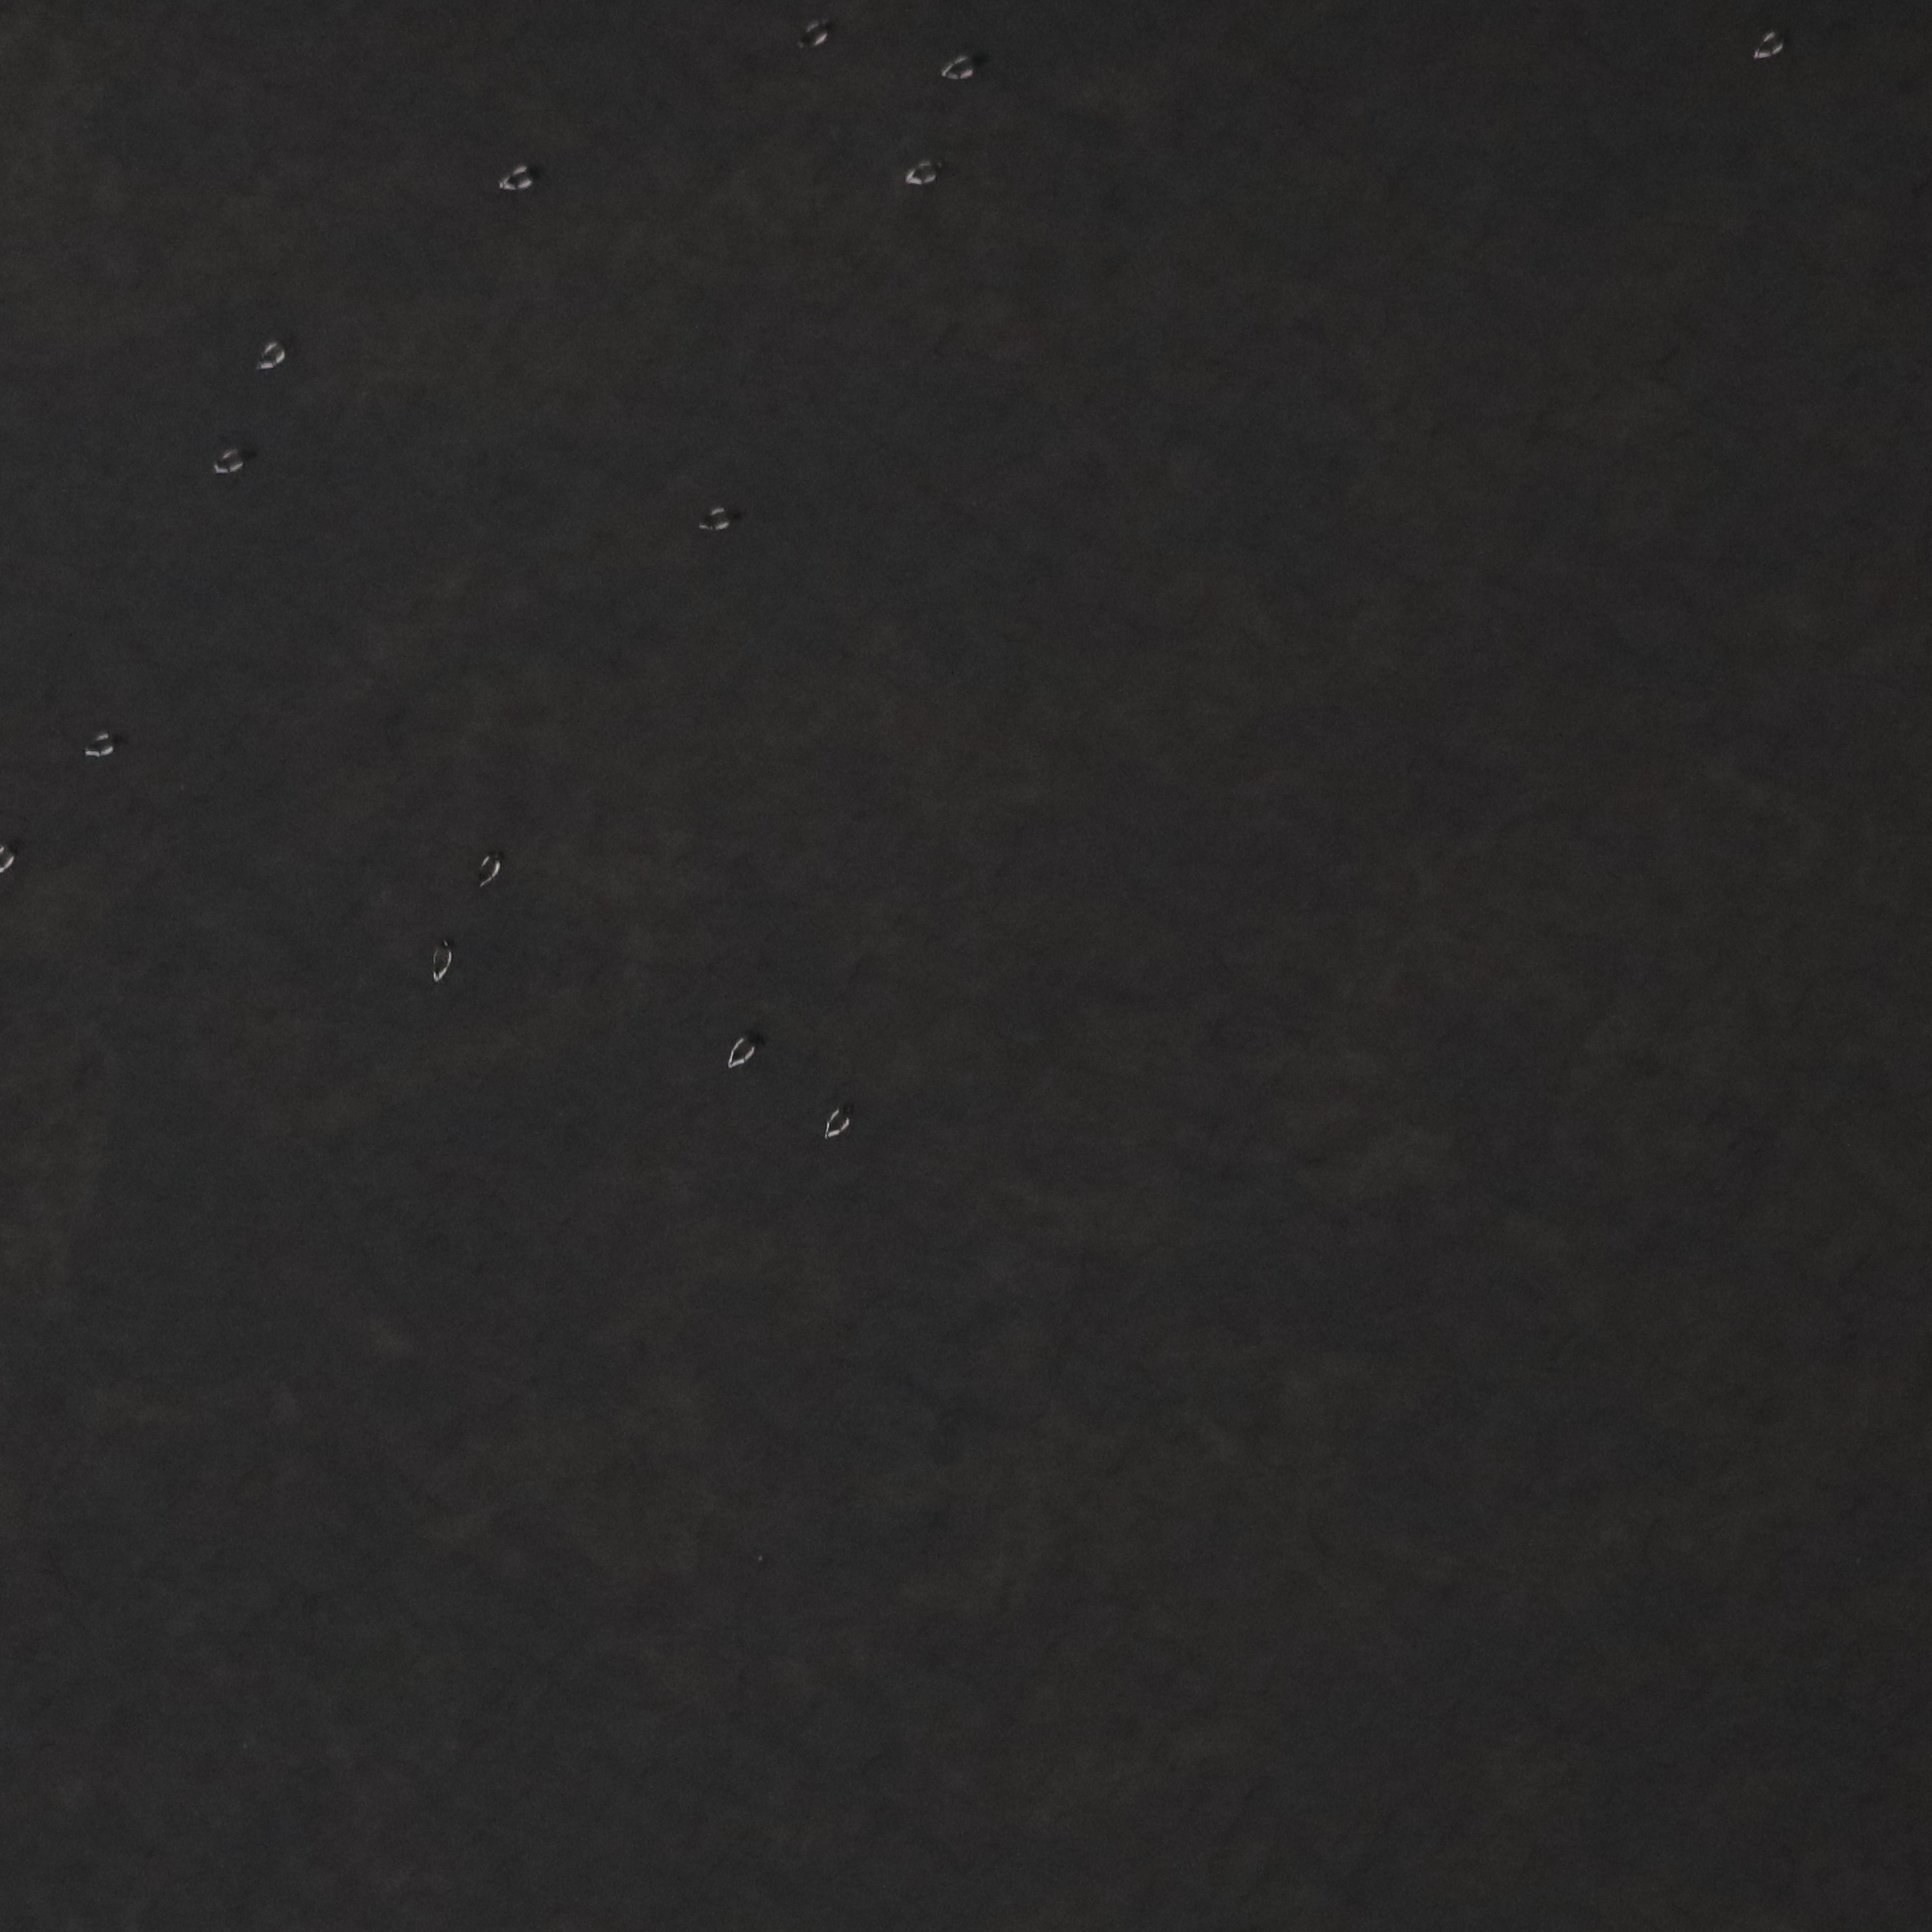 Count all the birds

14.